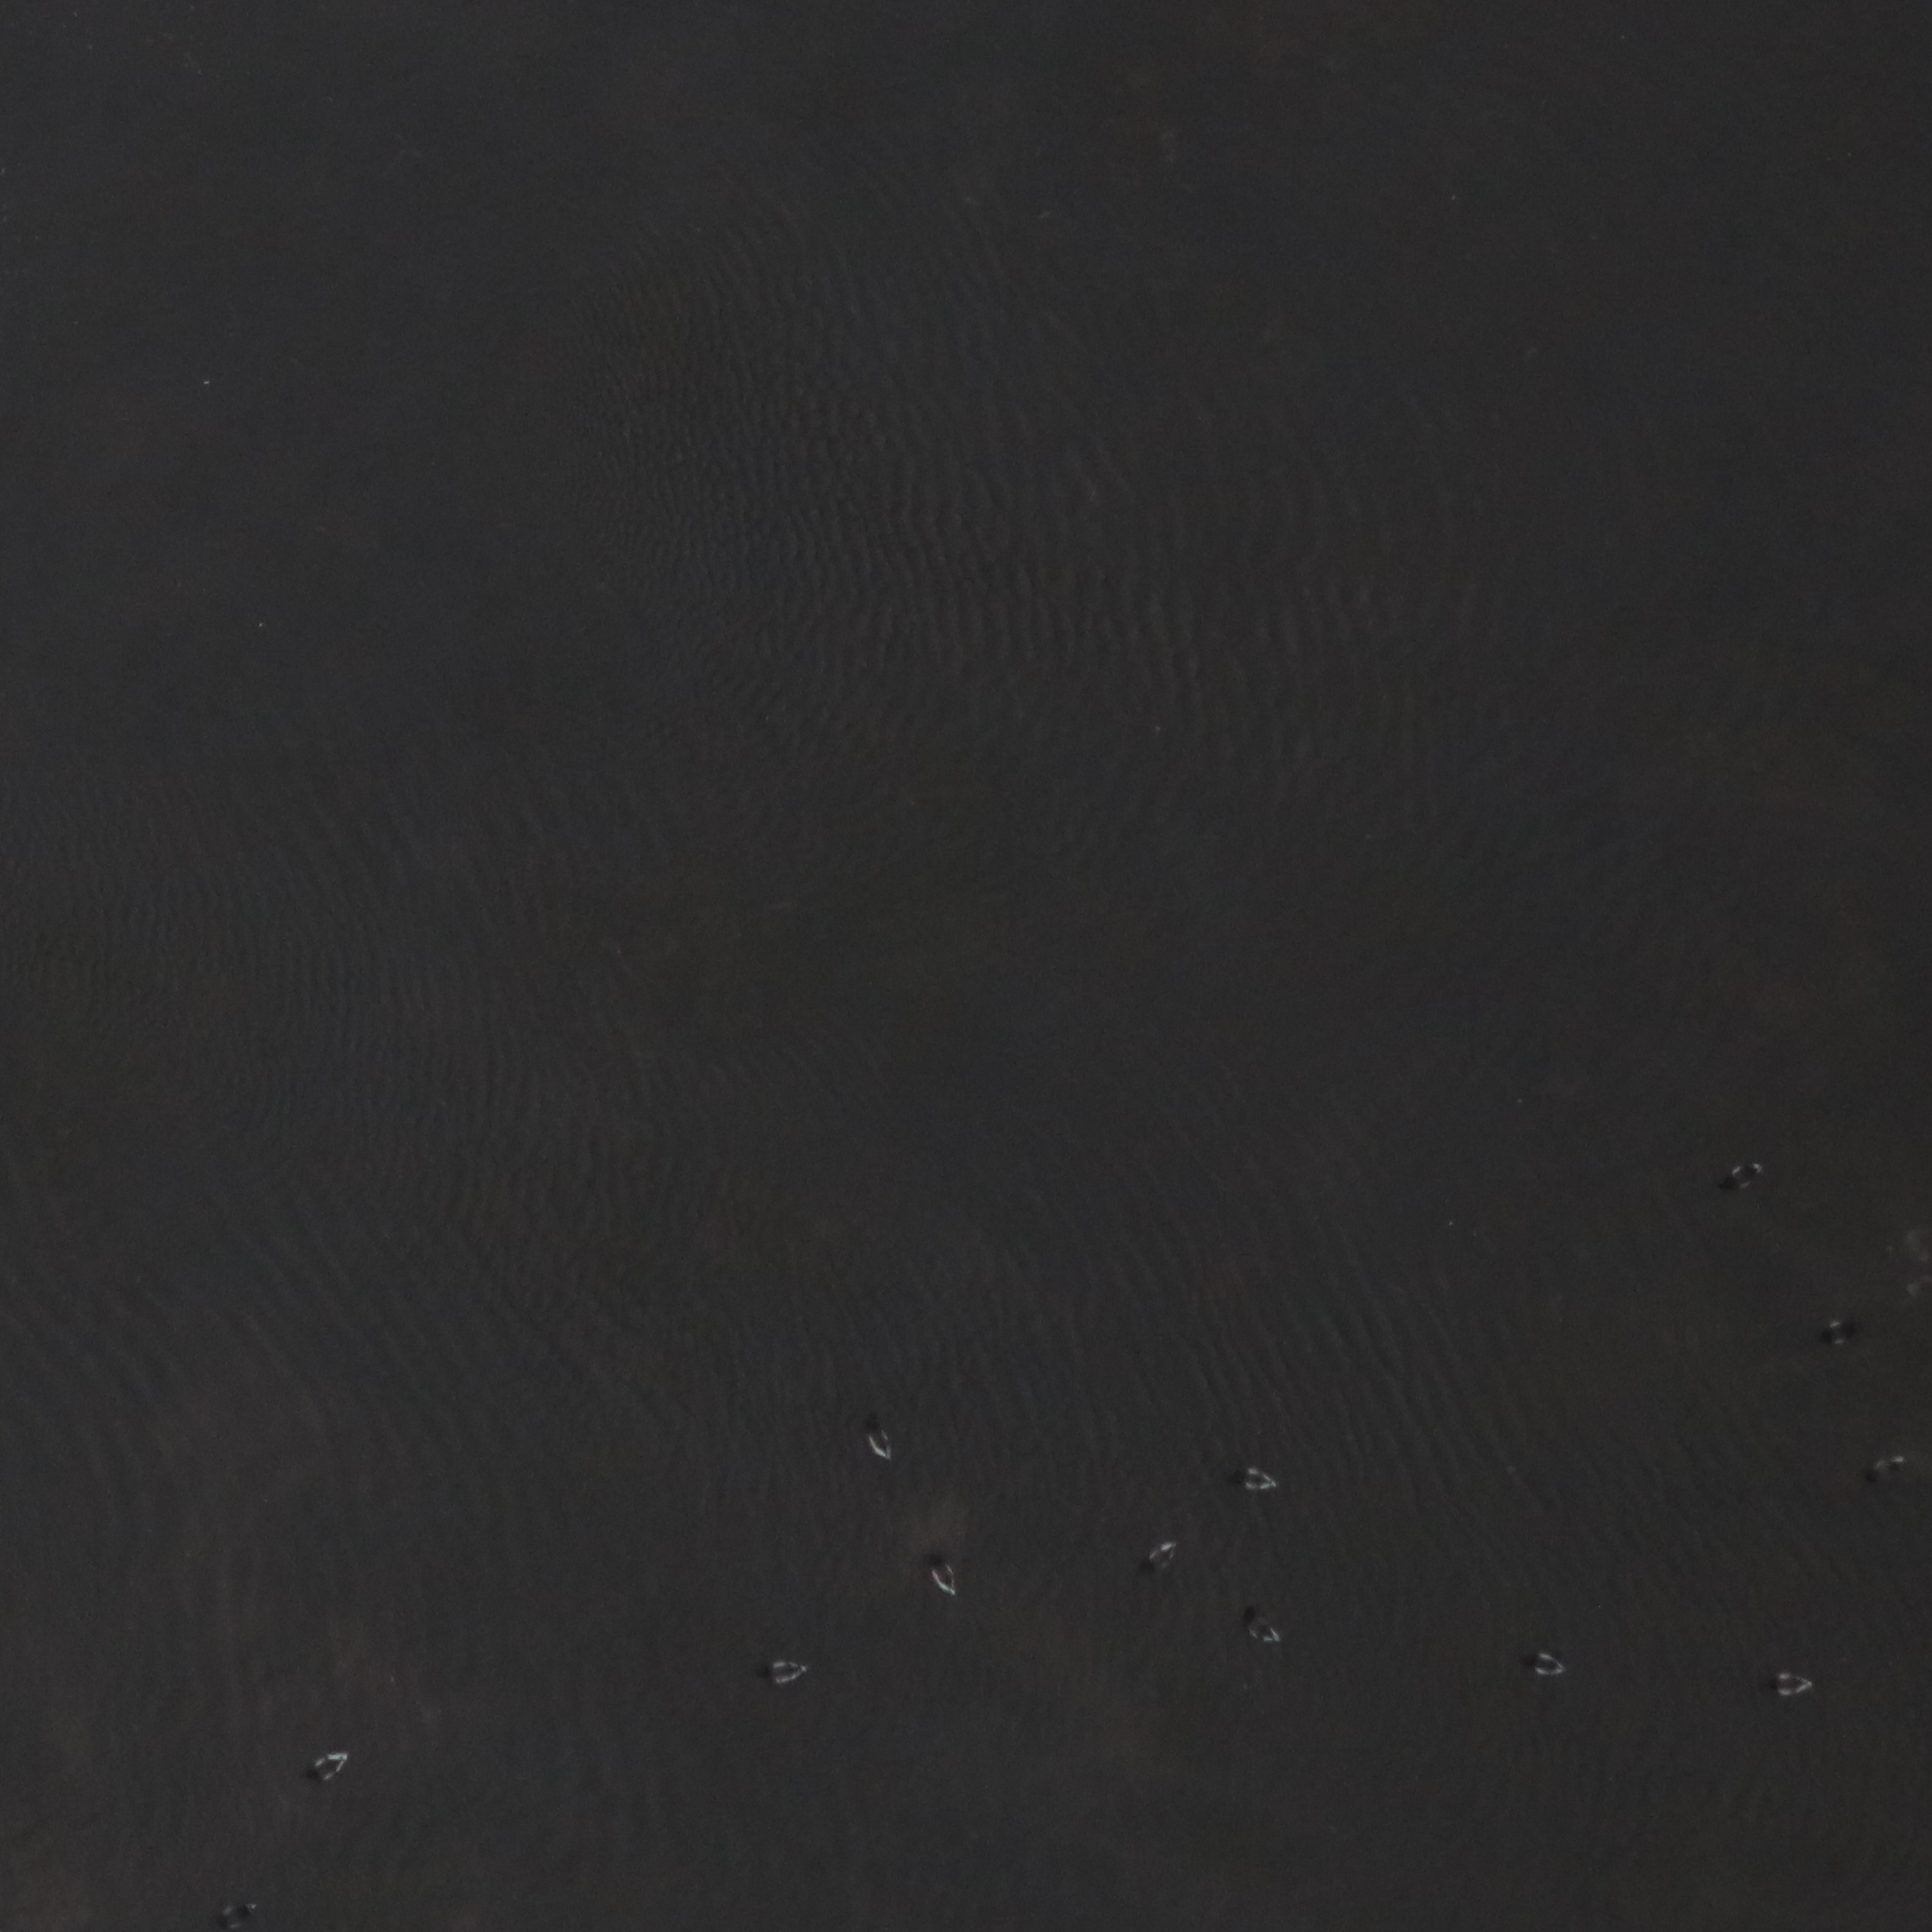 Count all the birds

13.